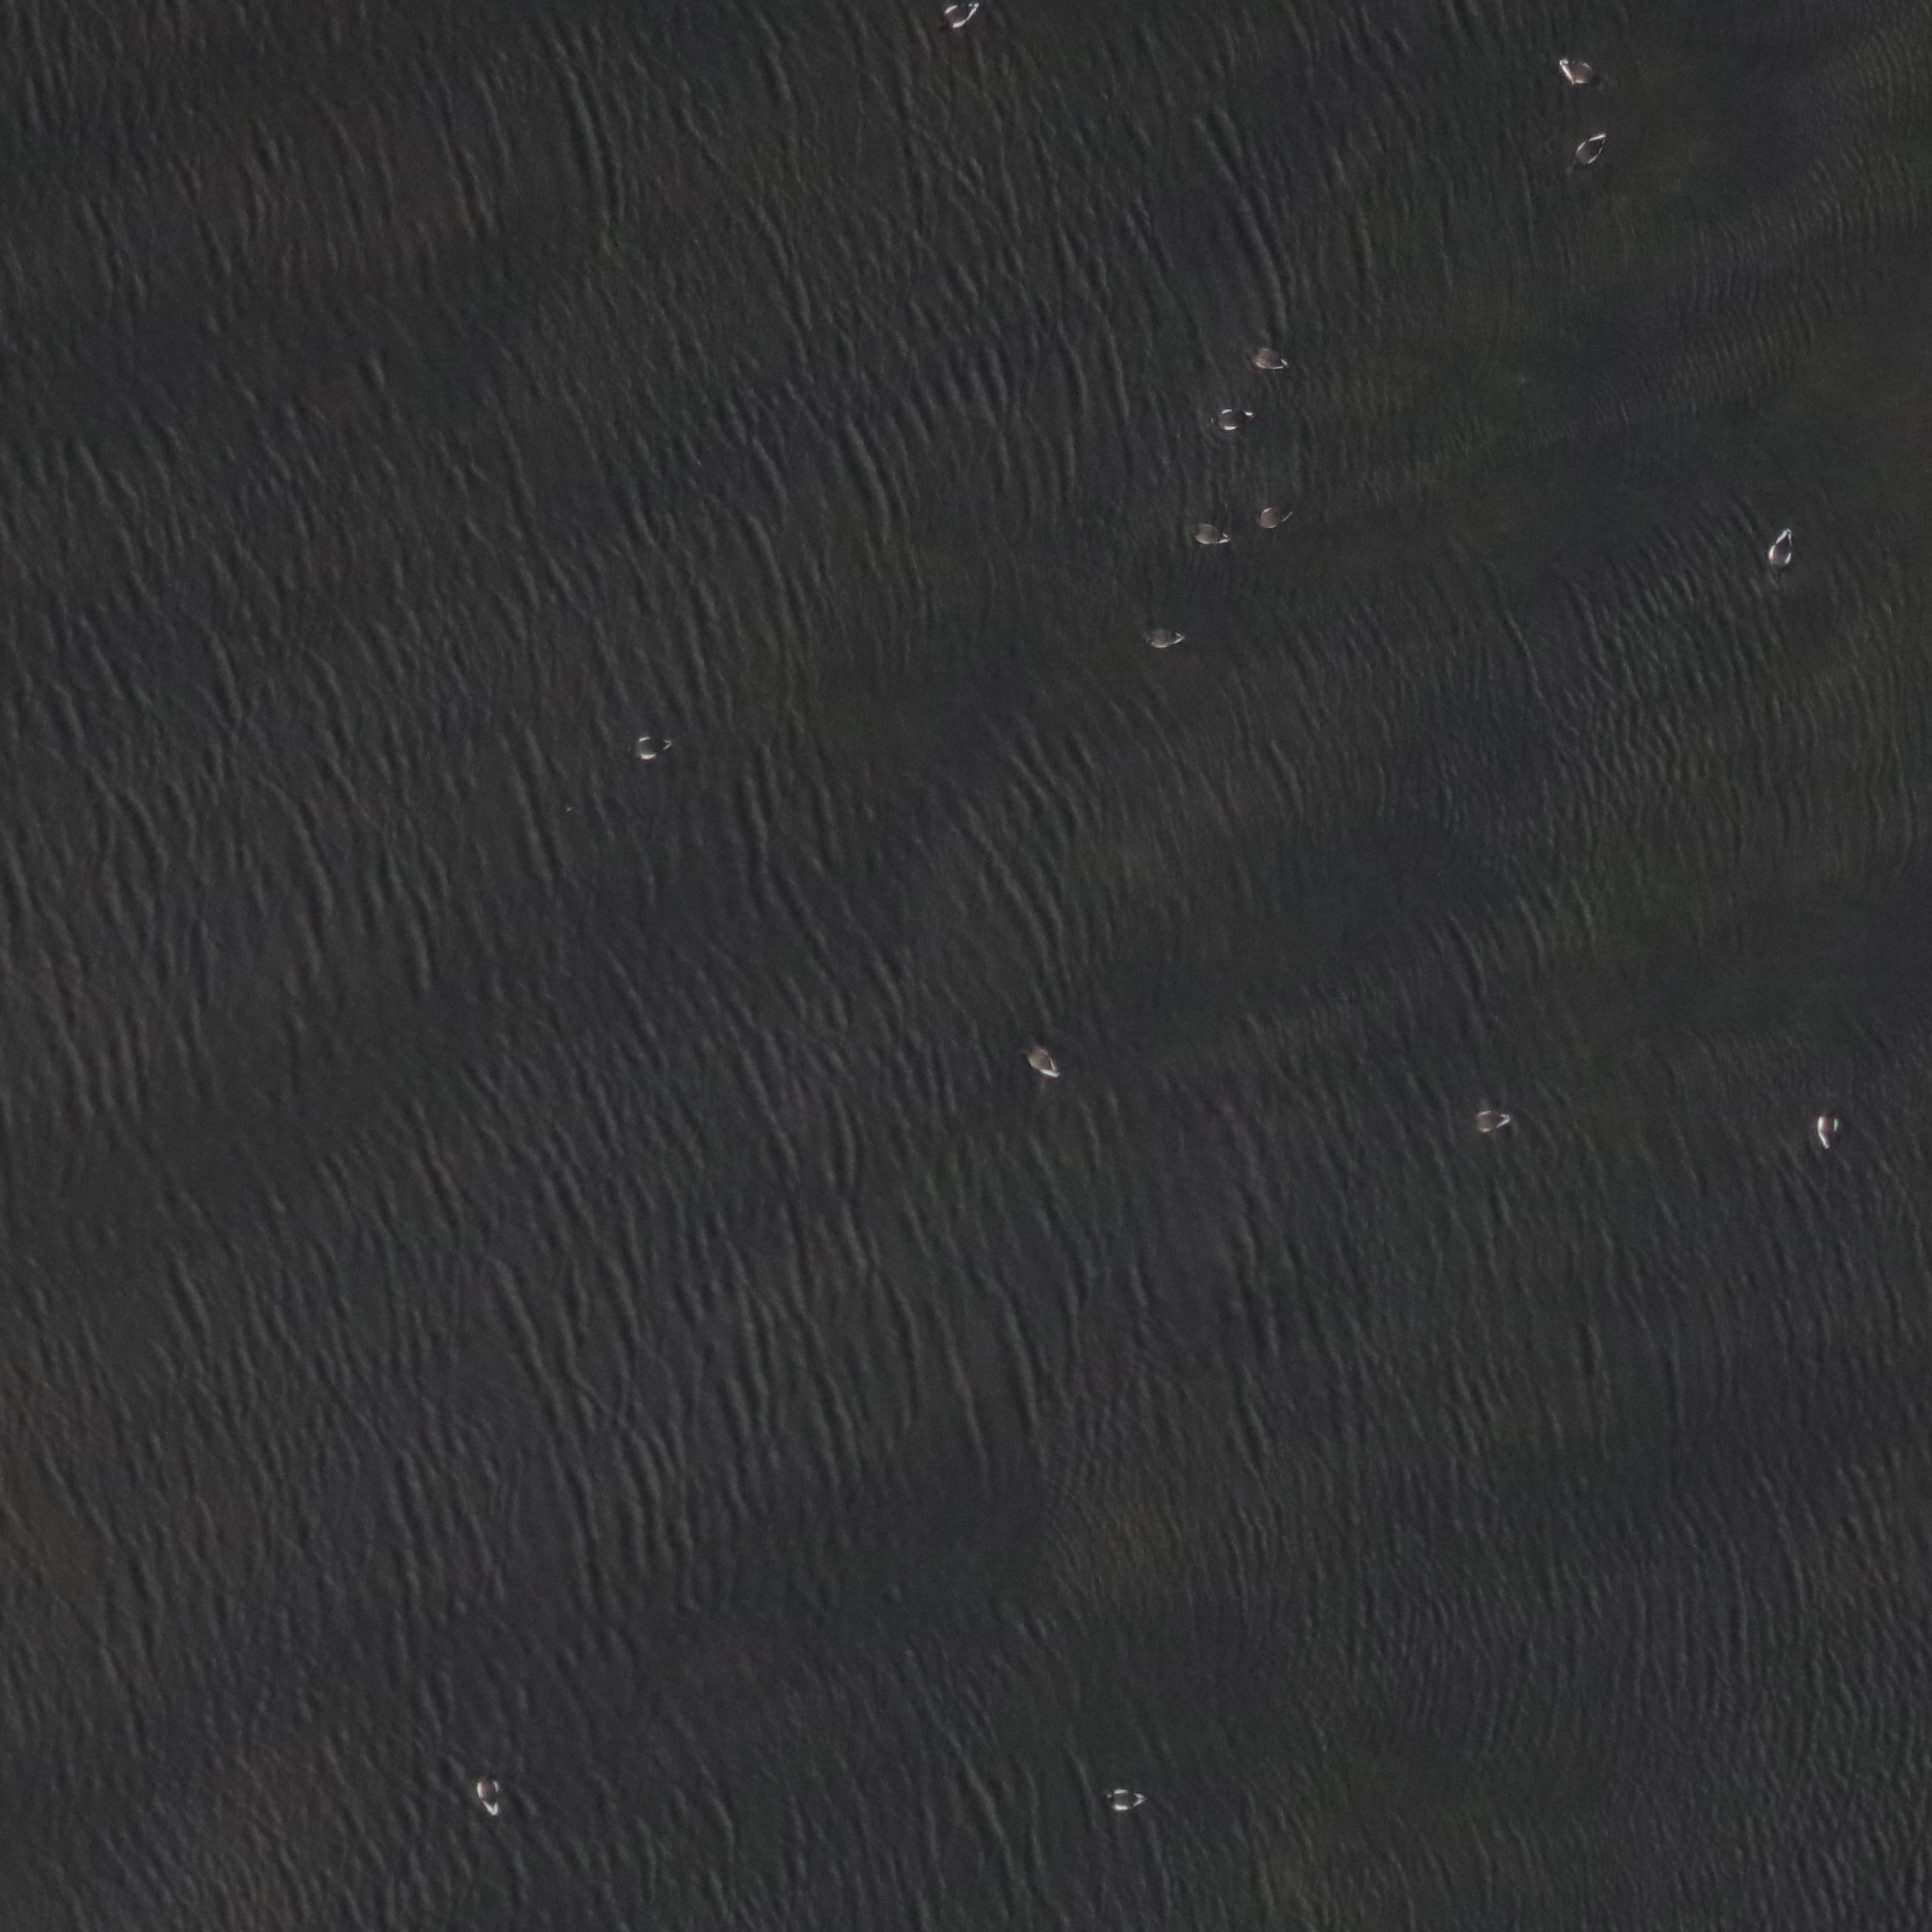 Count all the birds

15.